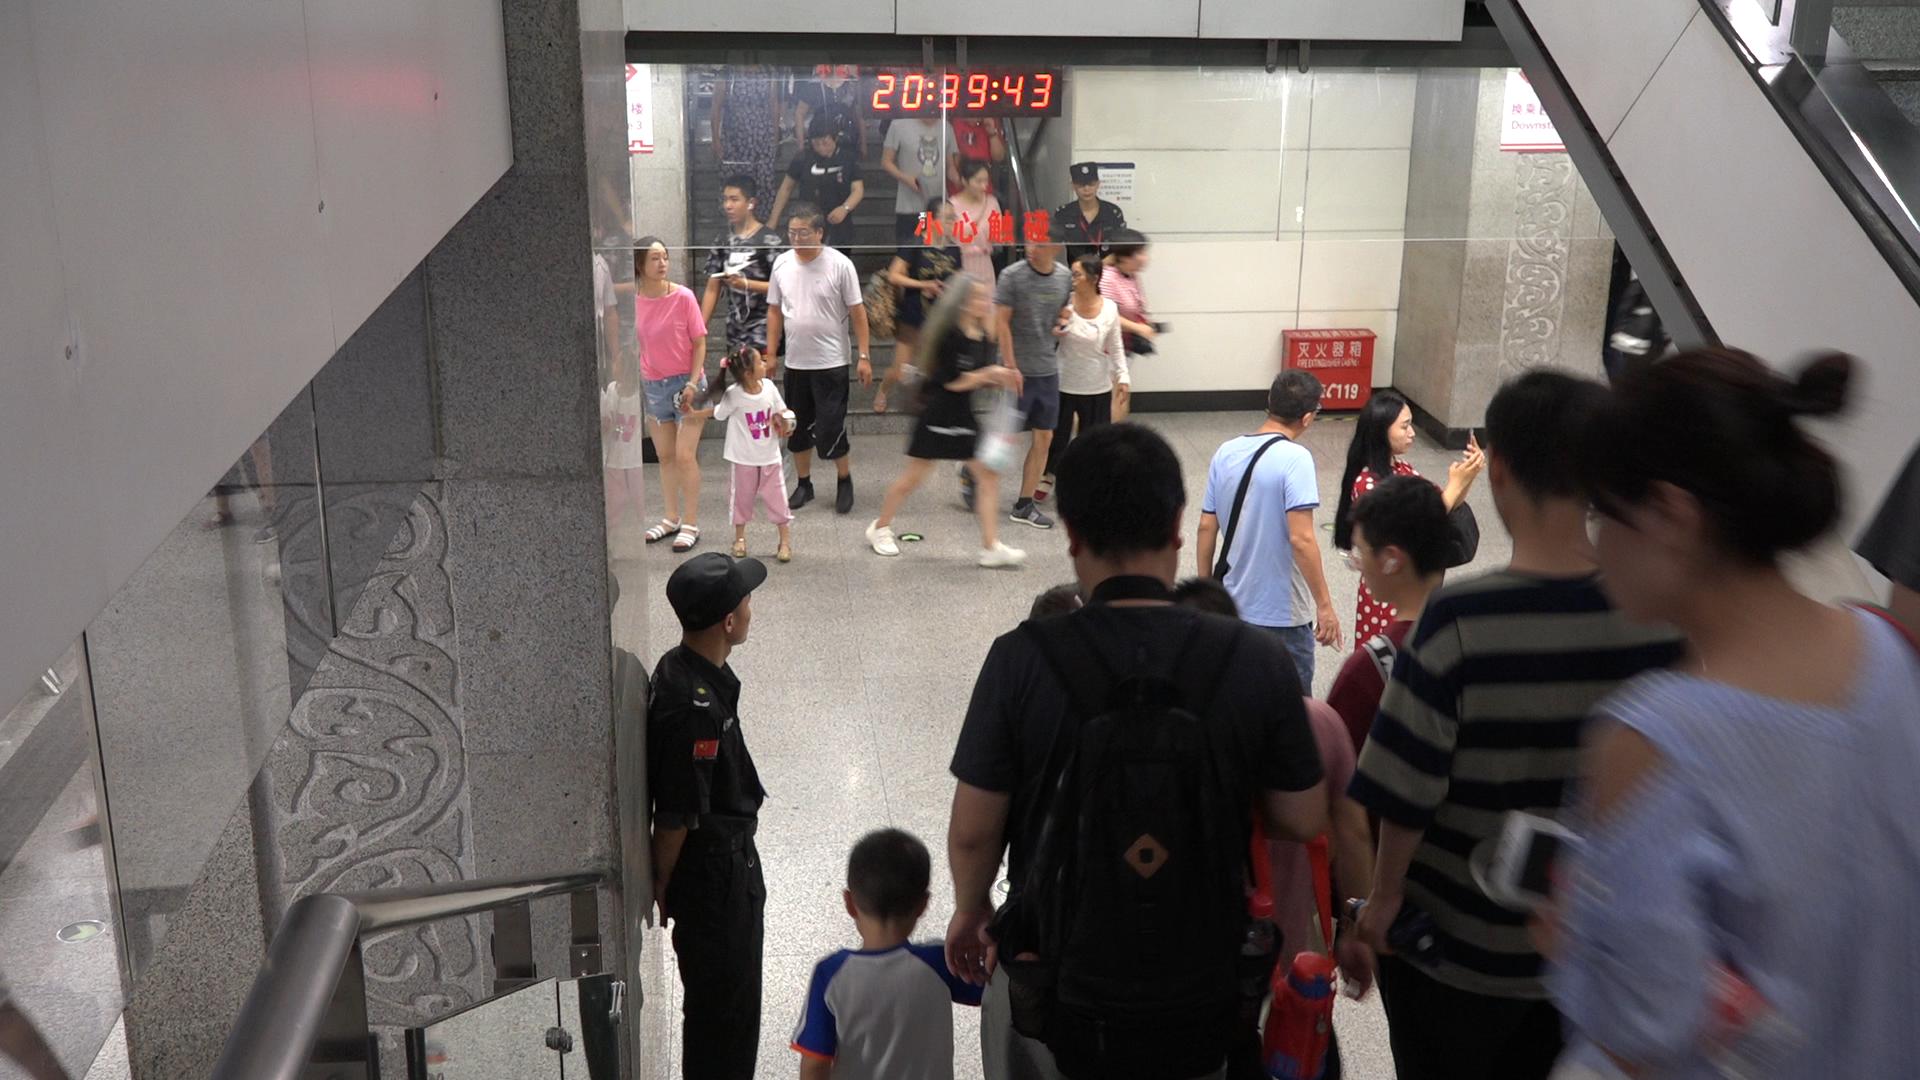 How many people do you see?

23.